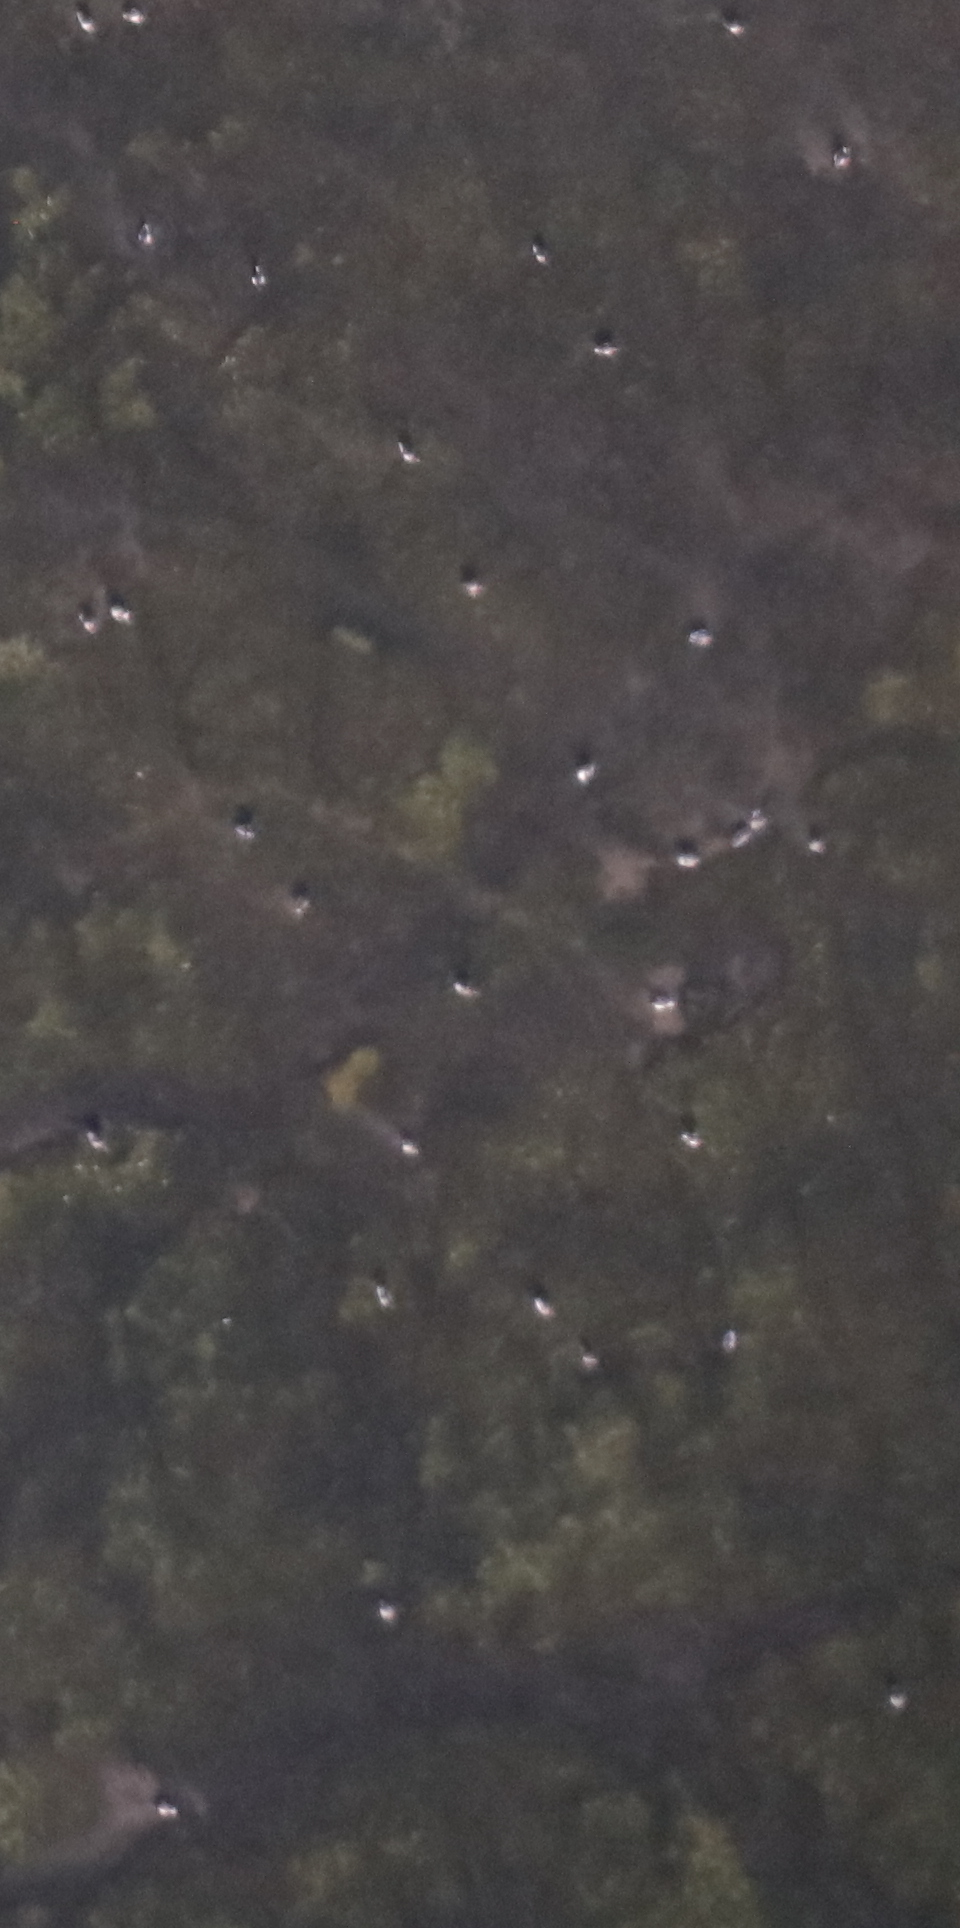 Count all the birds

32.